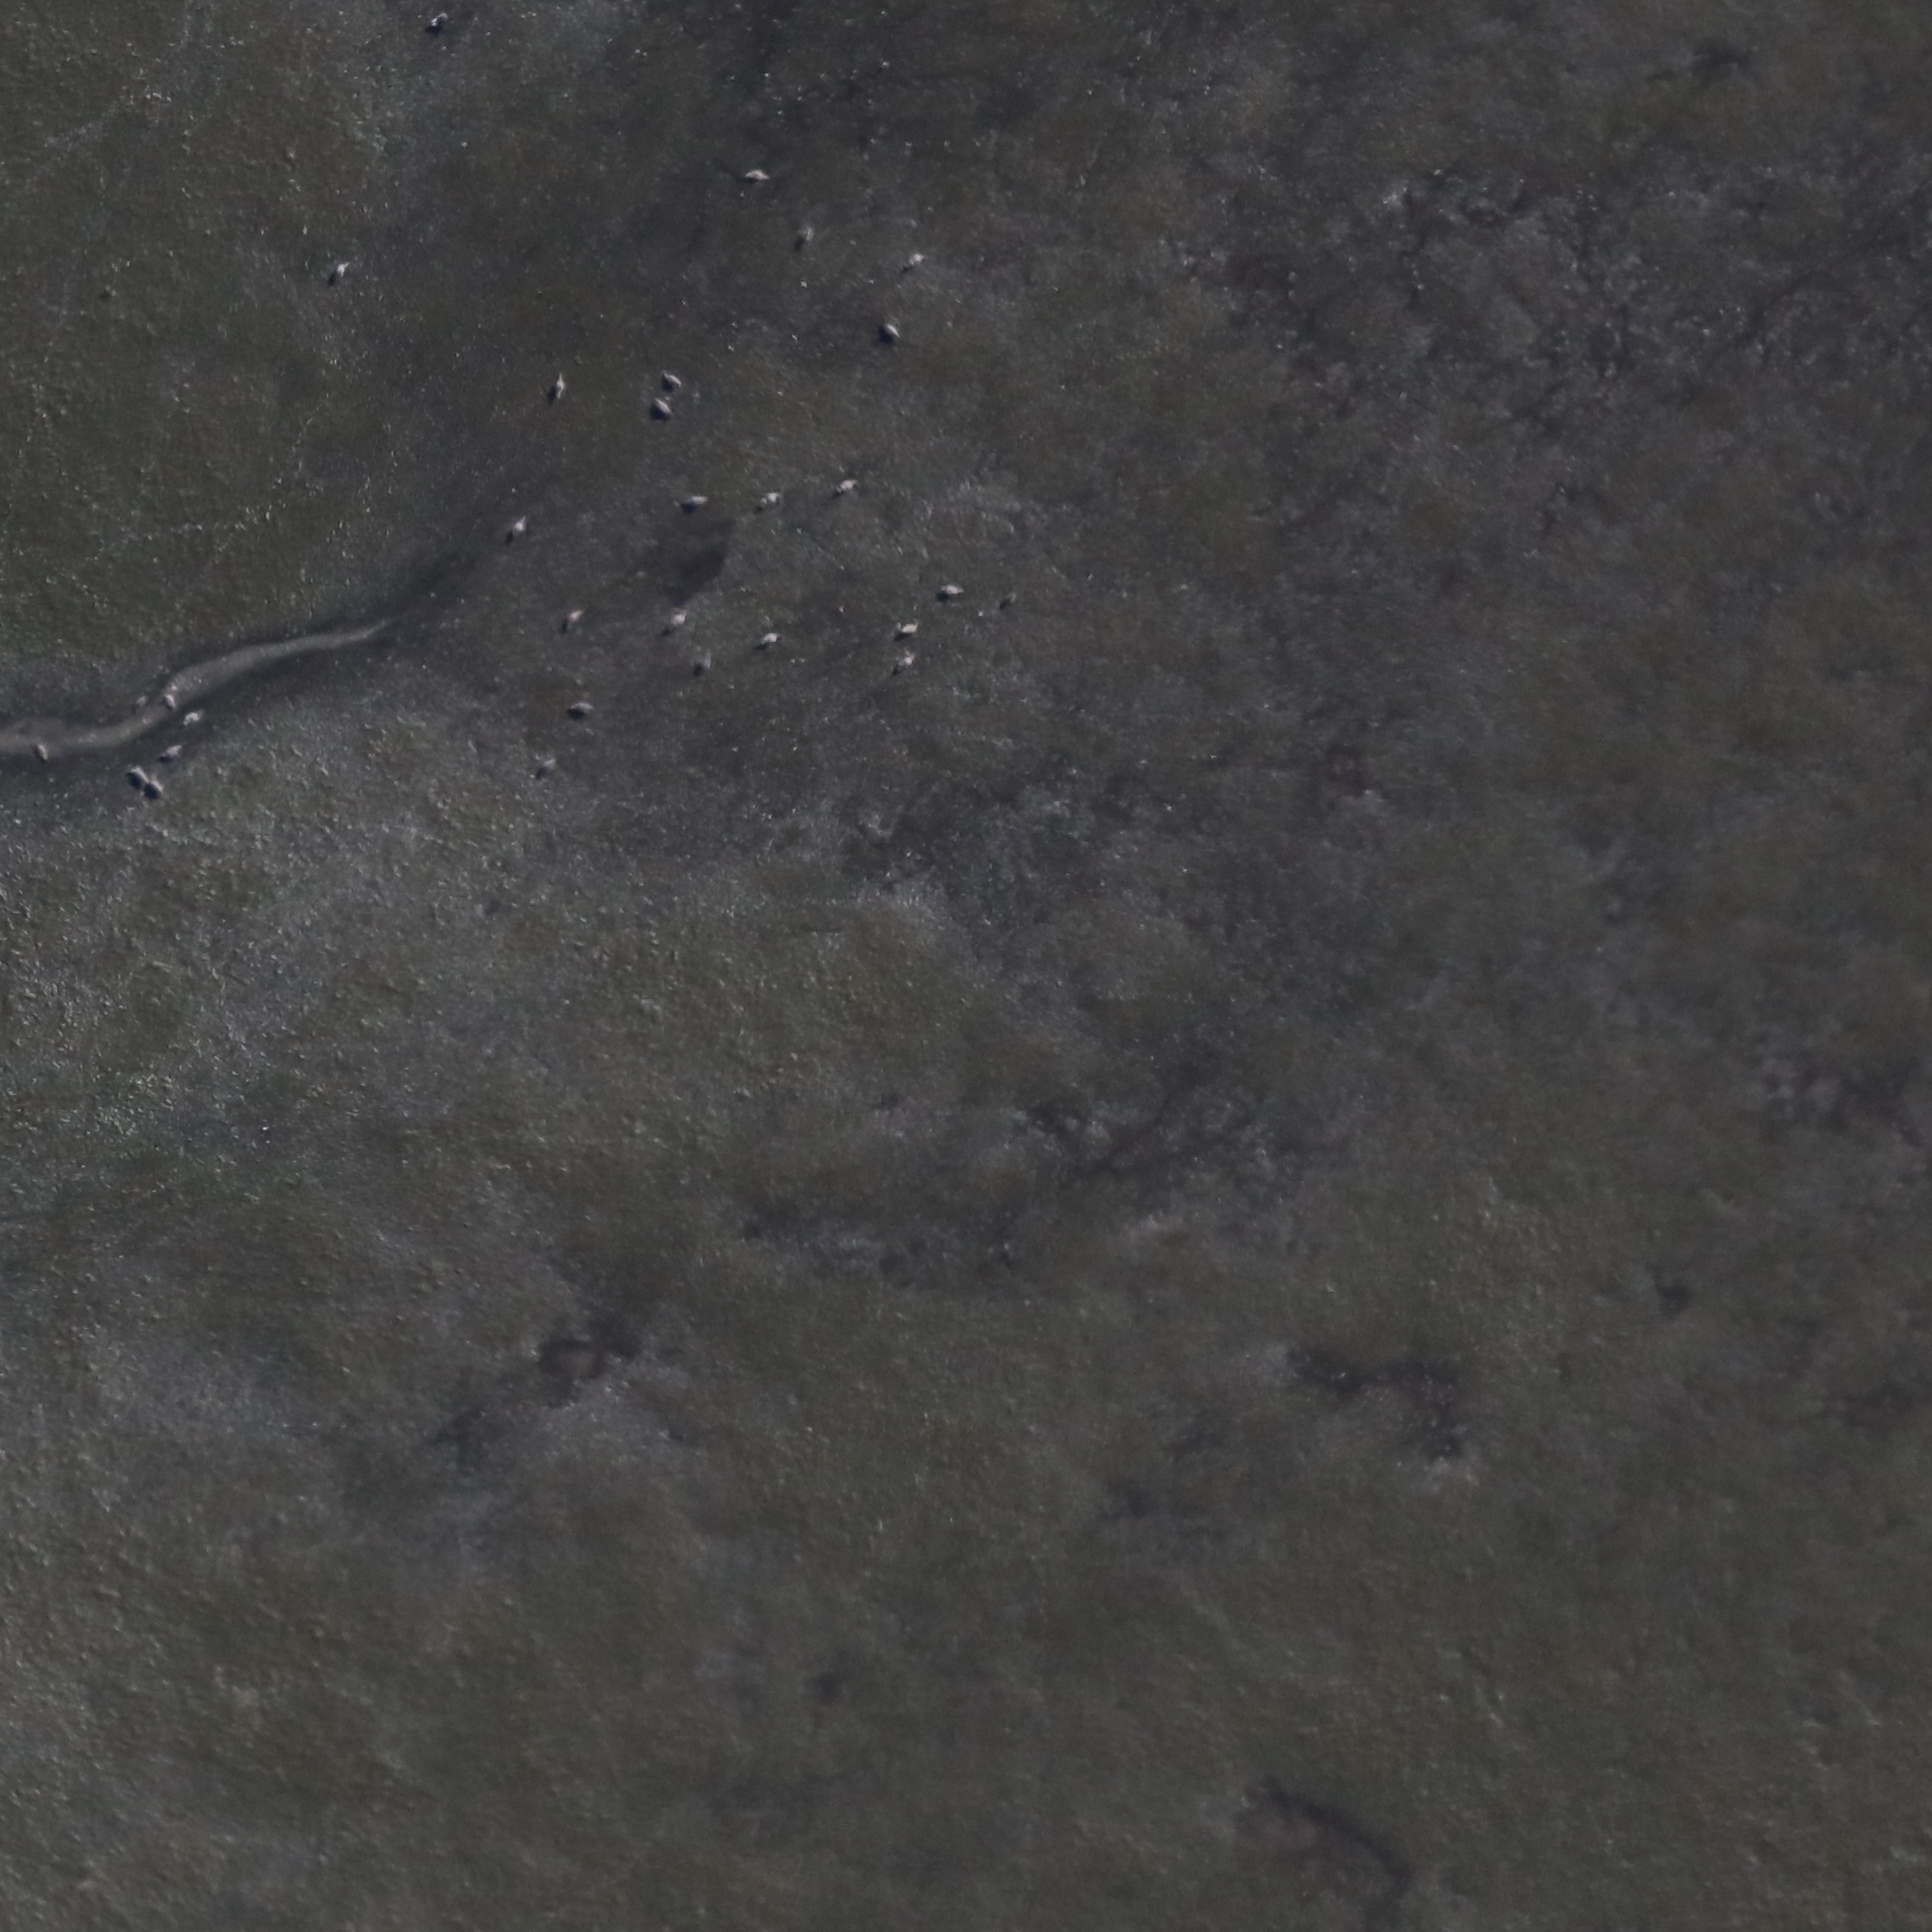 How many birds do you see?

30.